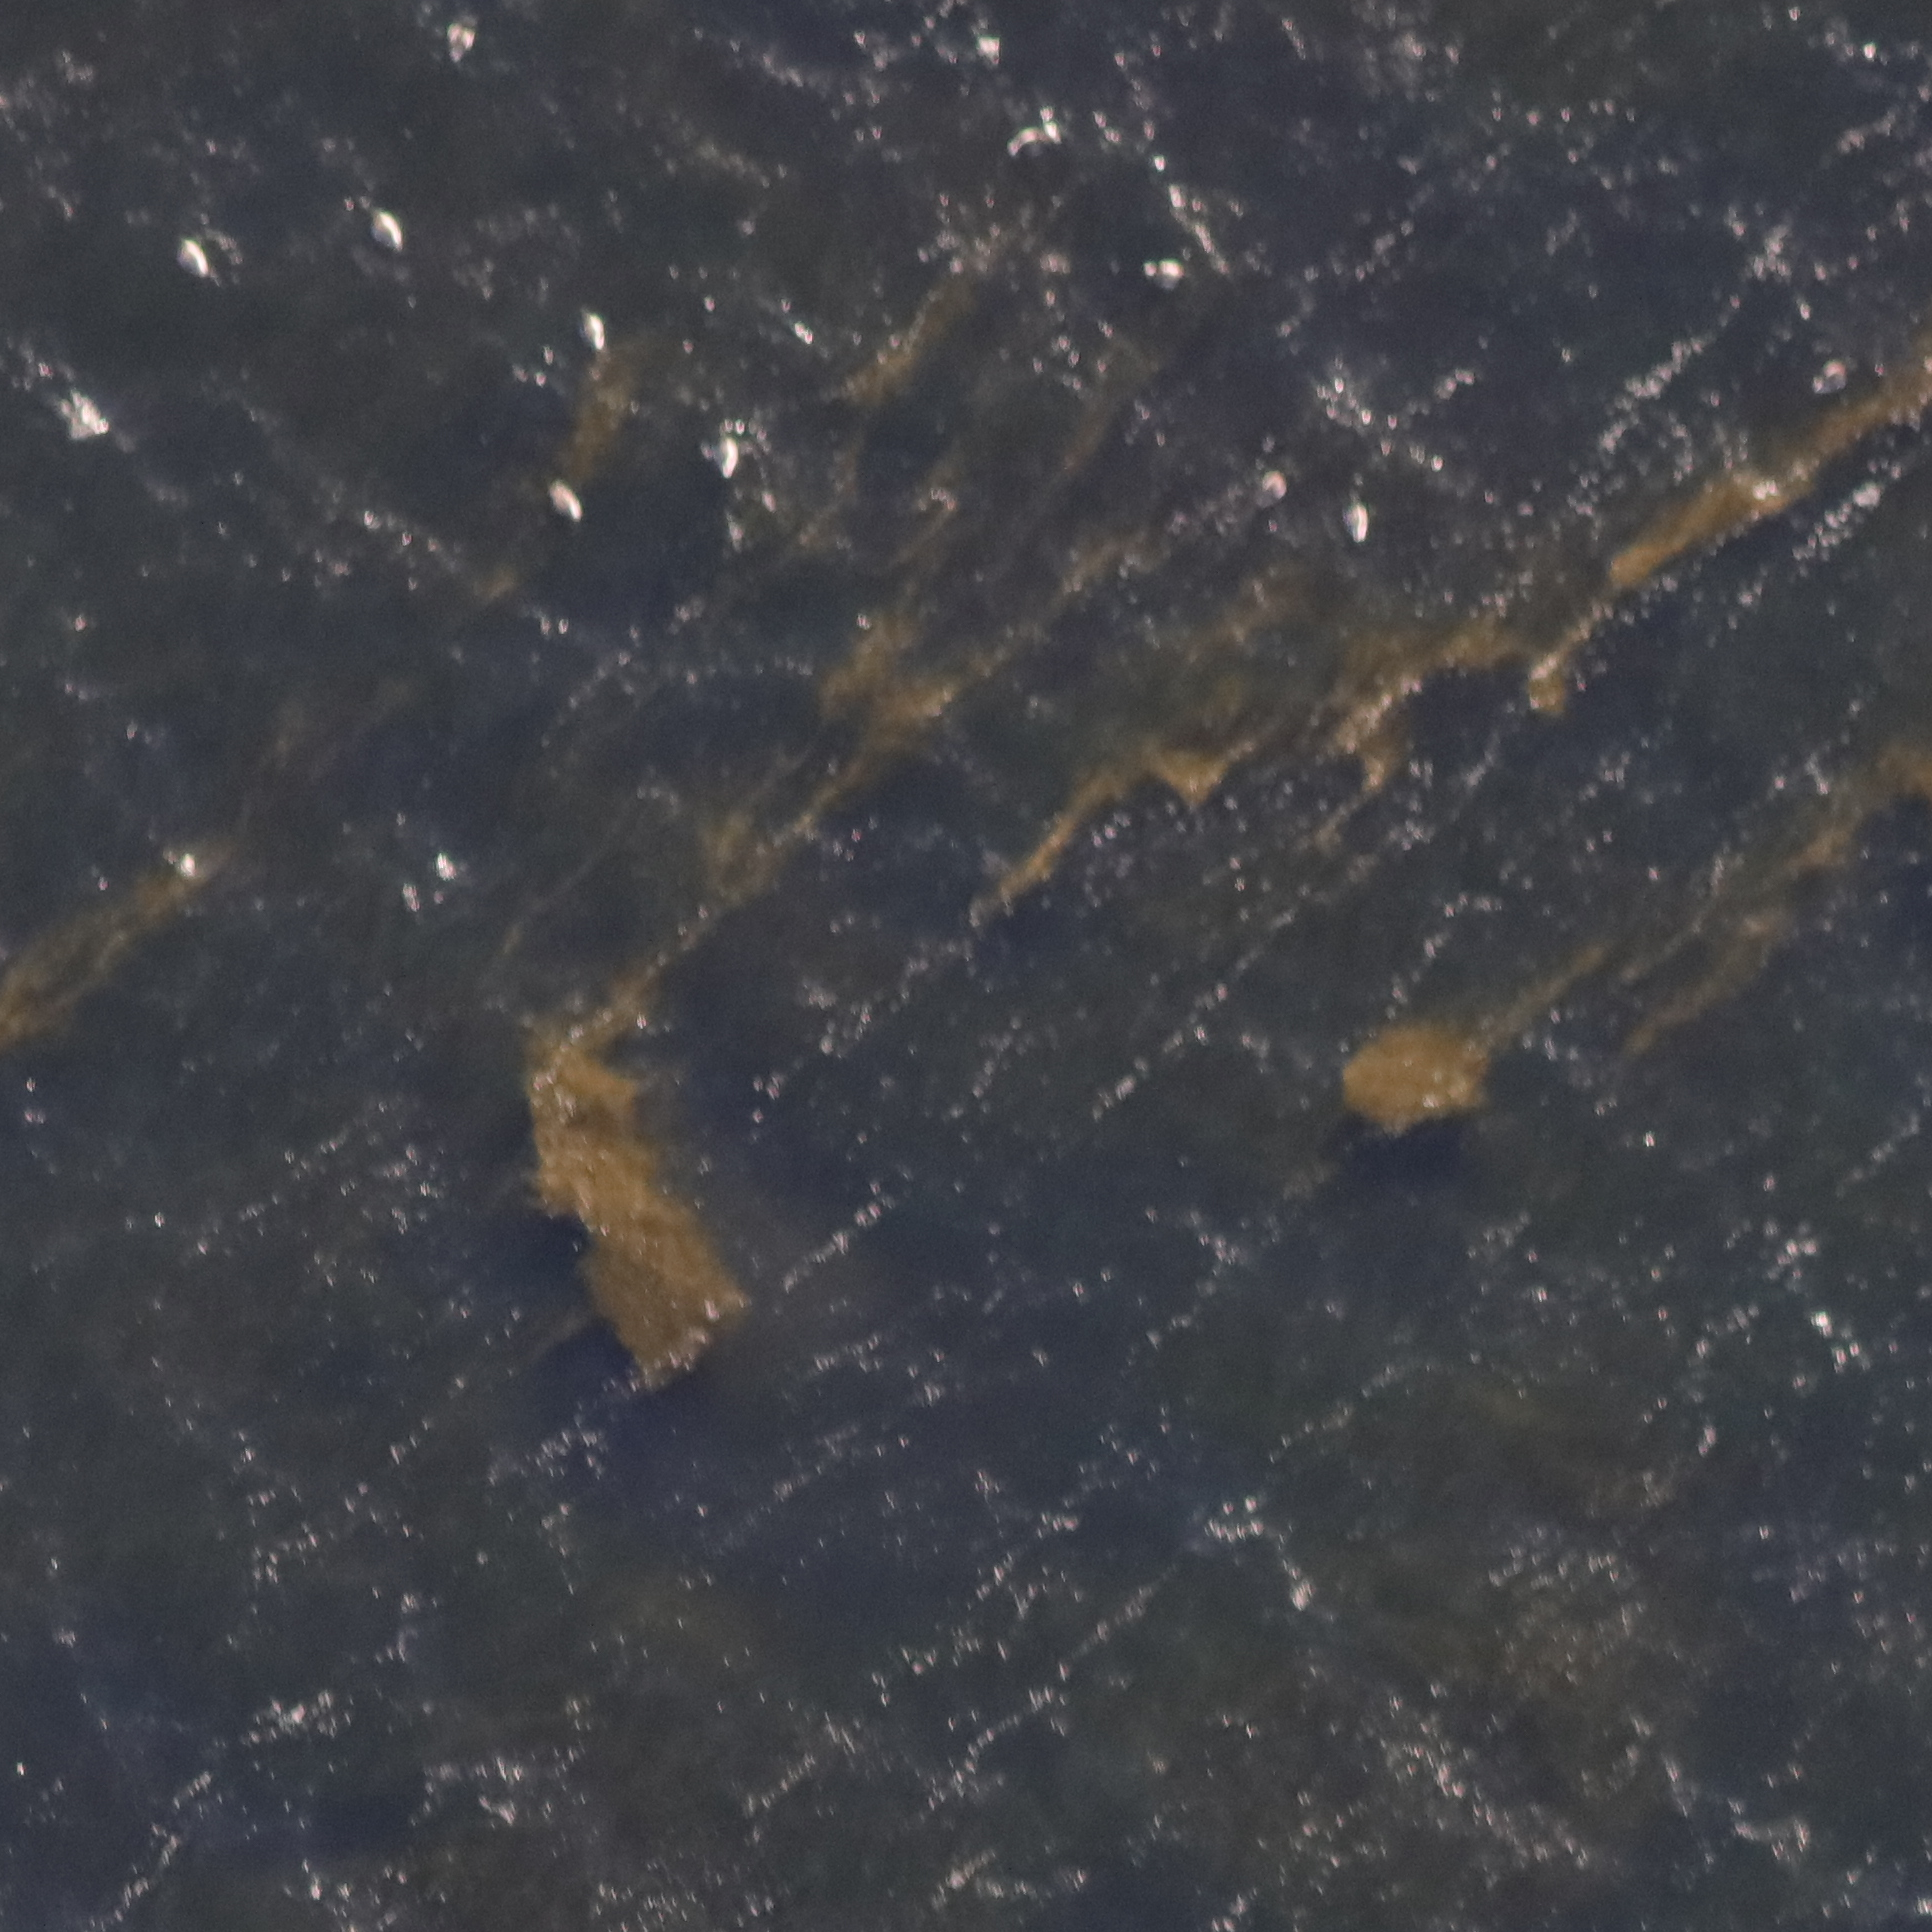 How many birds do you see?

11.